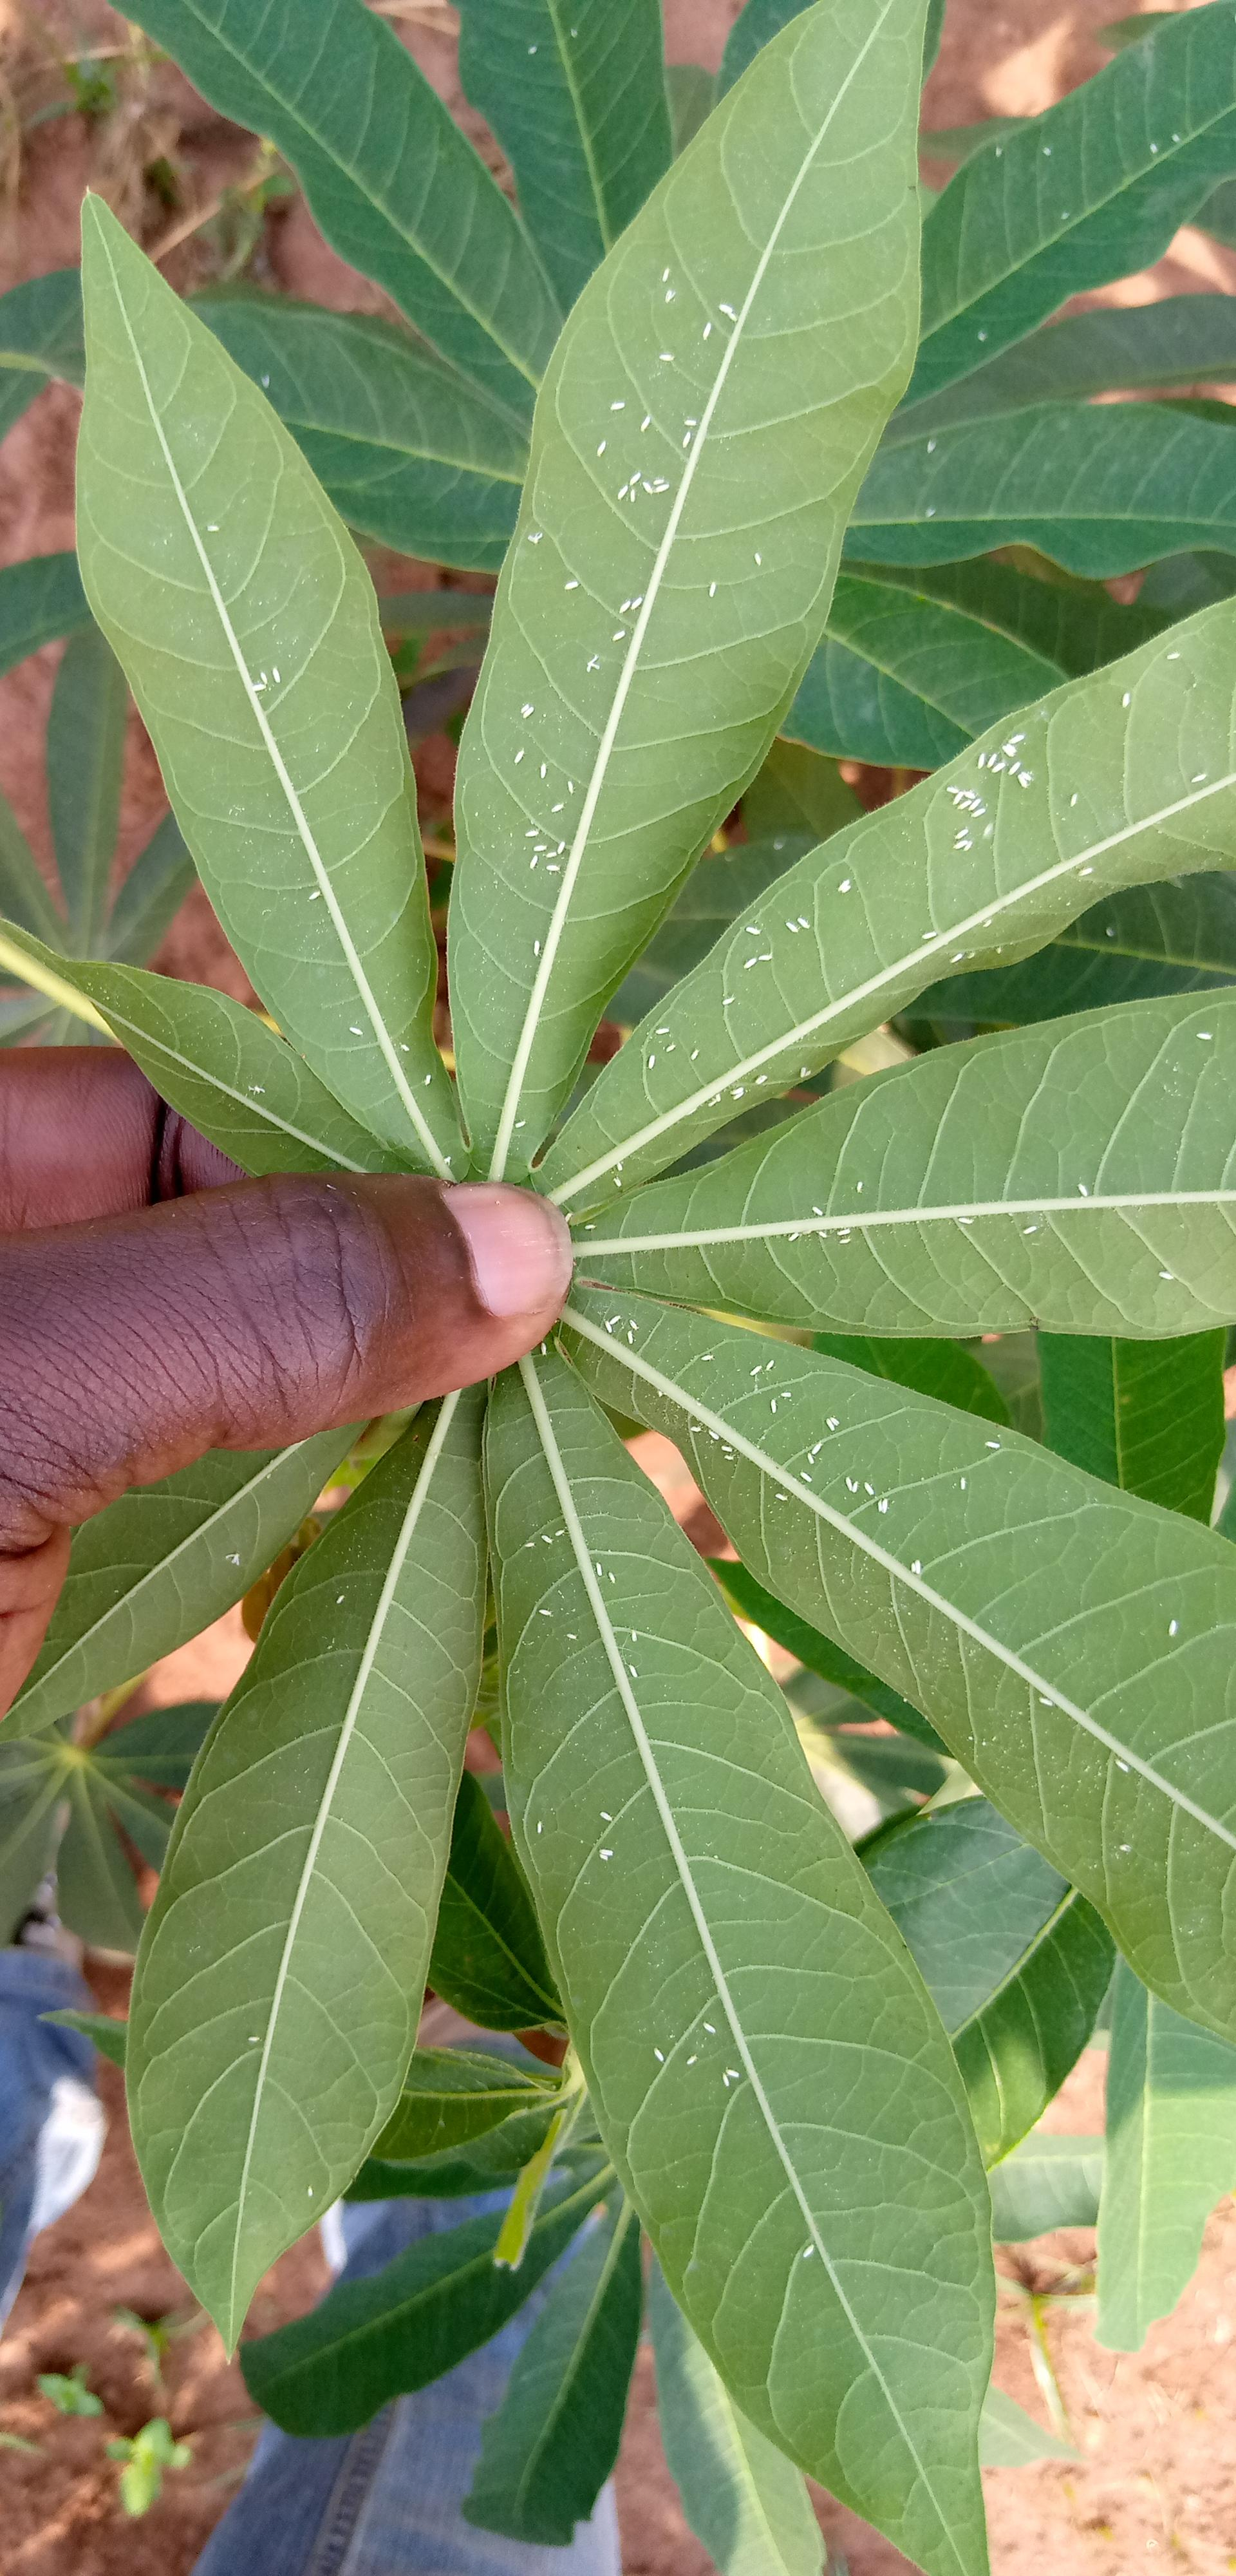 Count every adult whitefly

159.